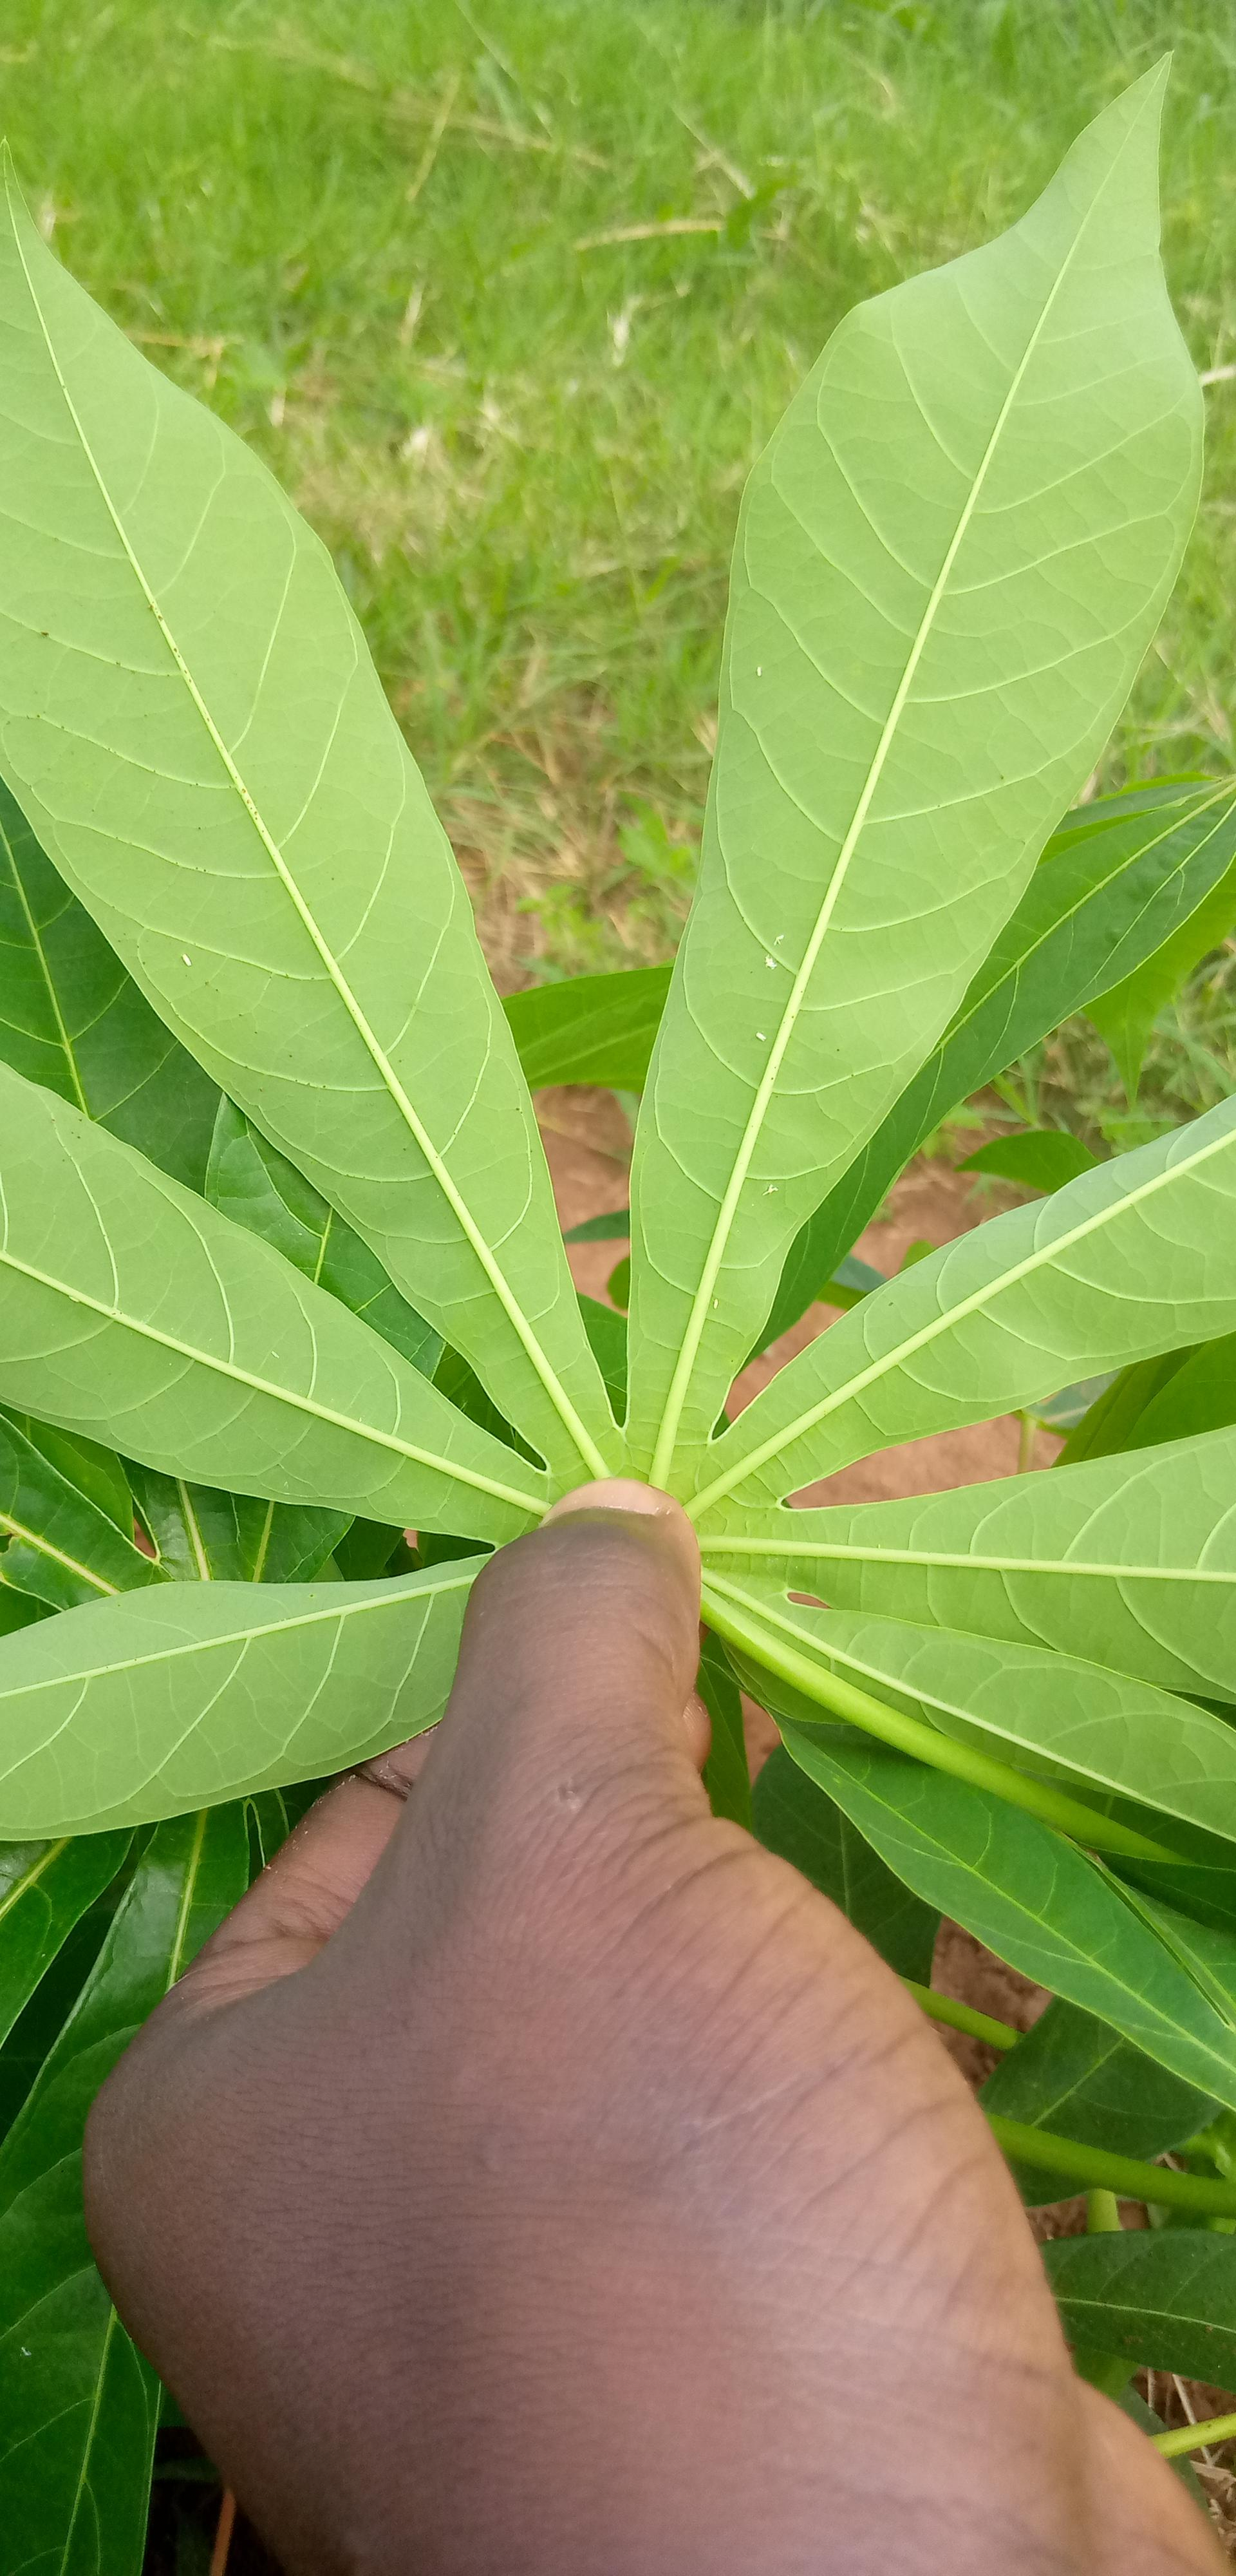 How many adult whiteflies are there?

7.